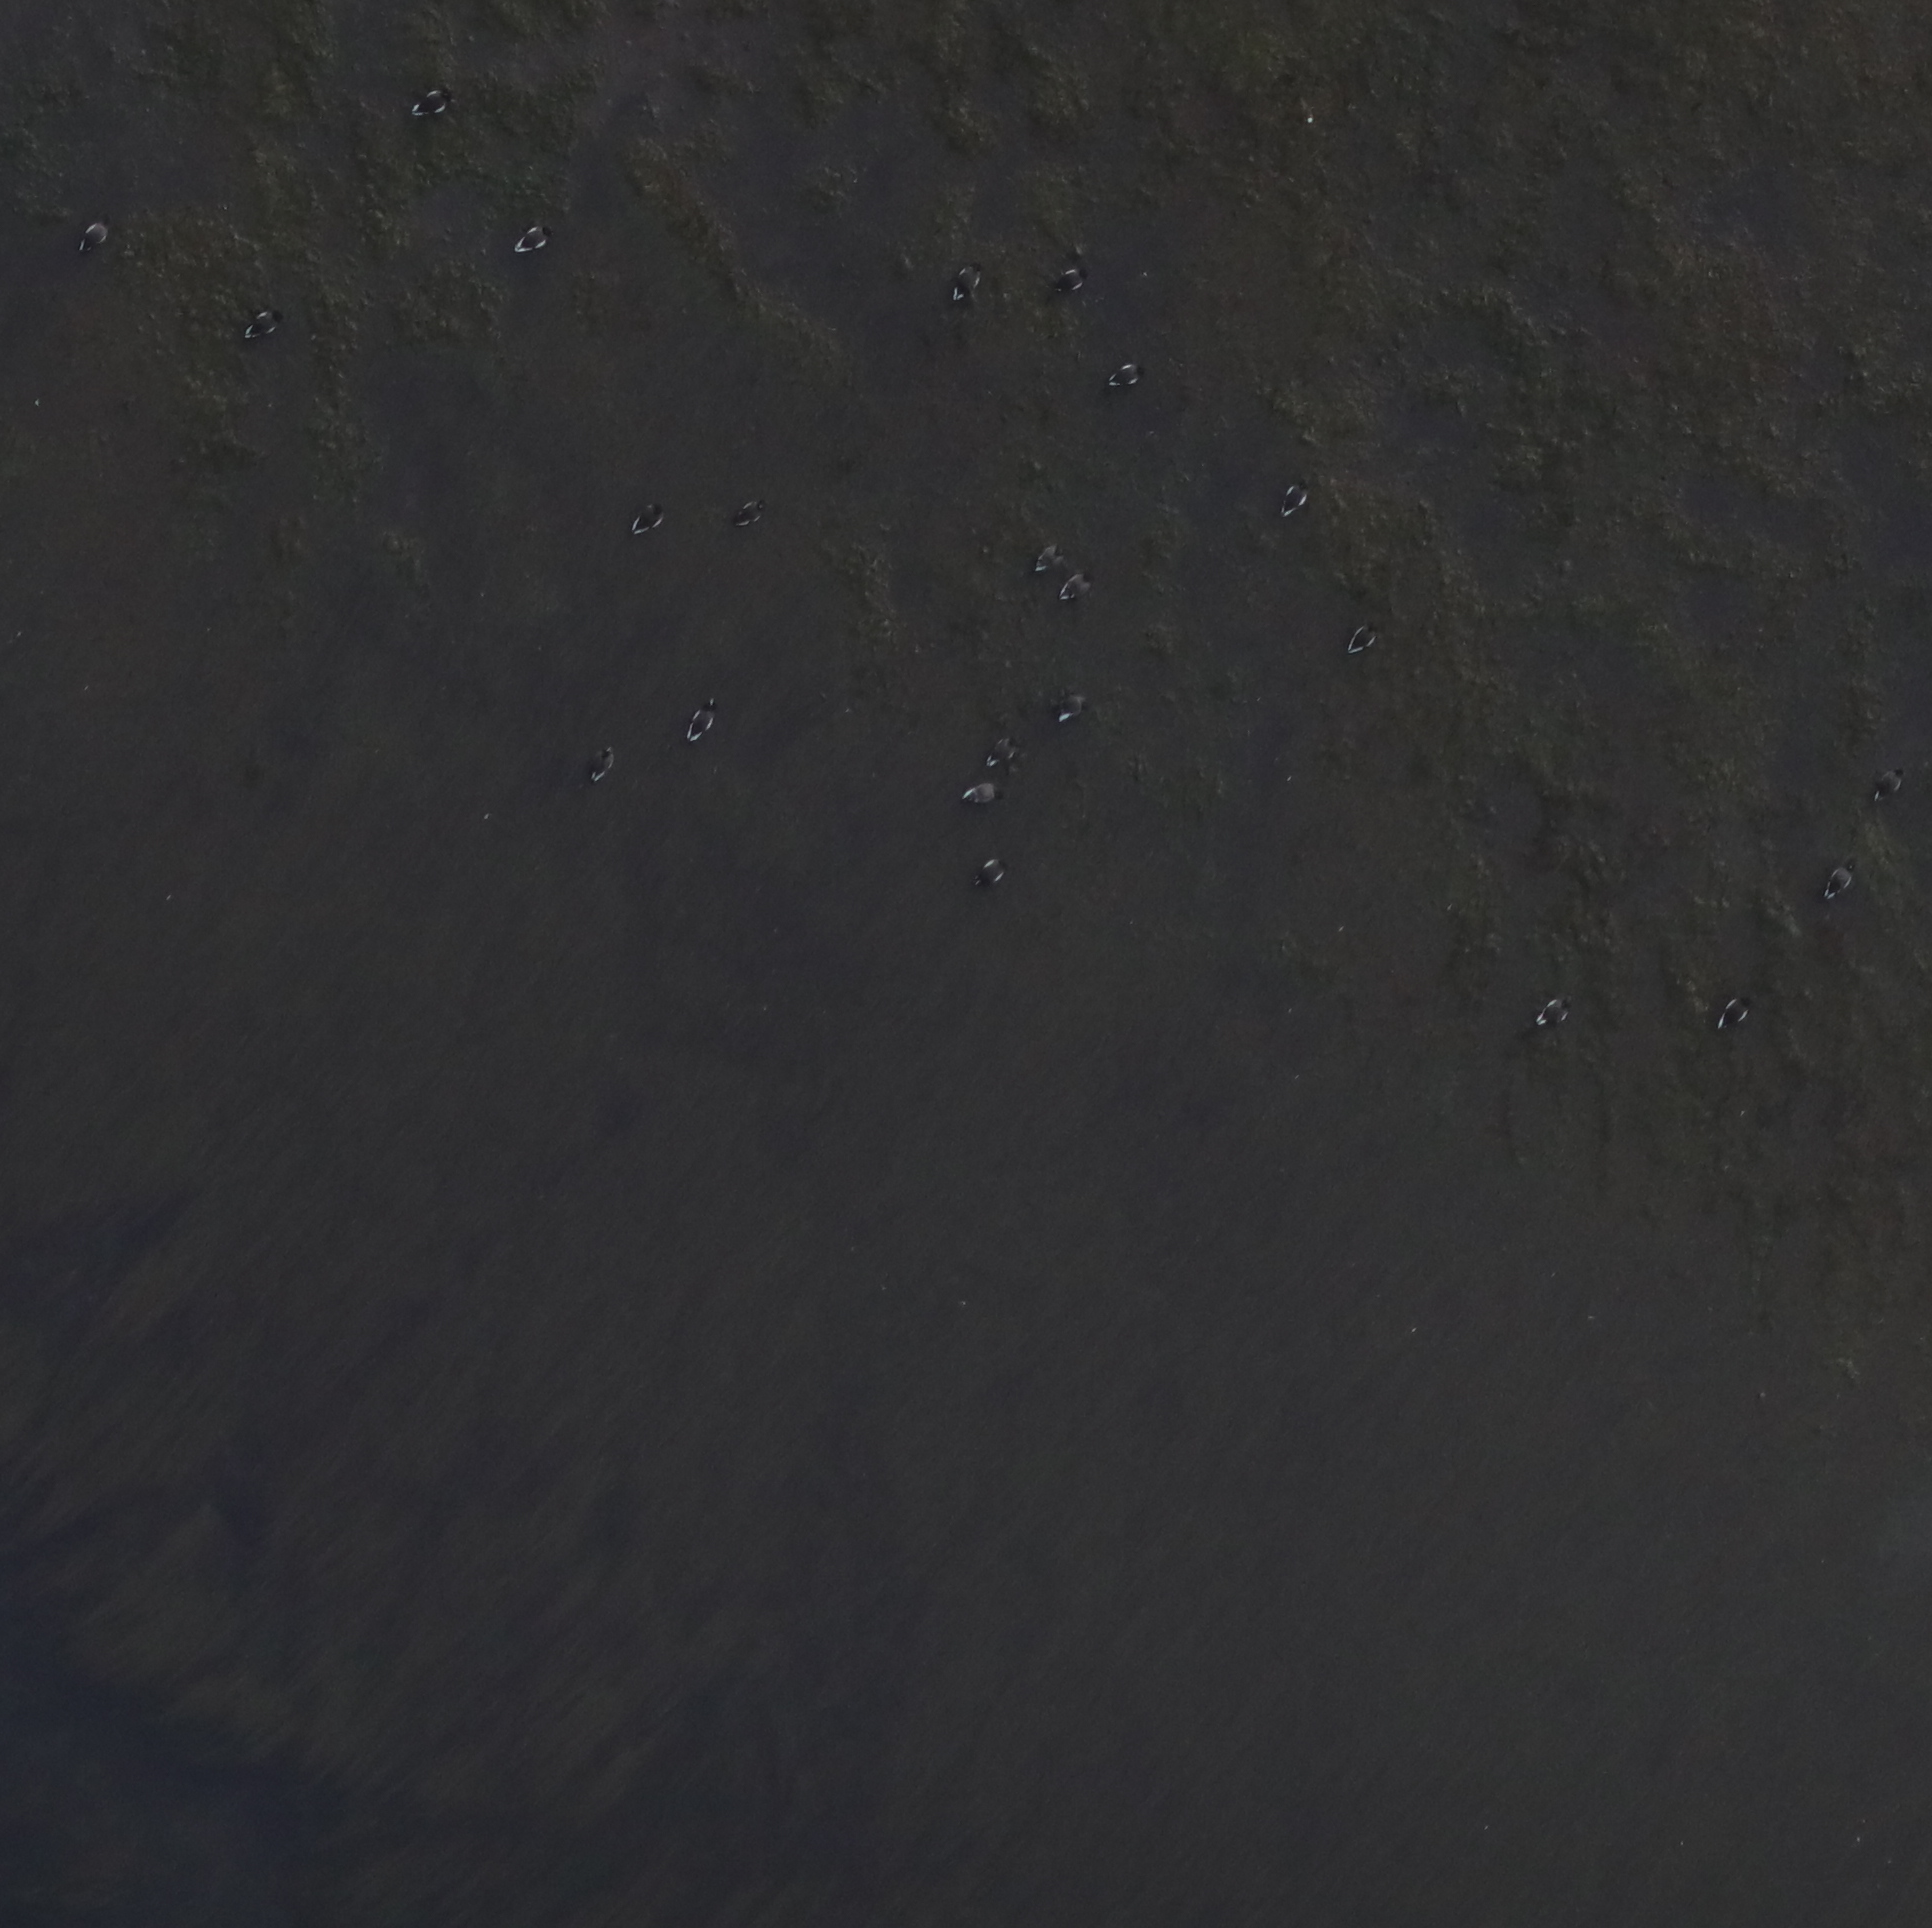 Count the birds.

23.